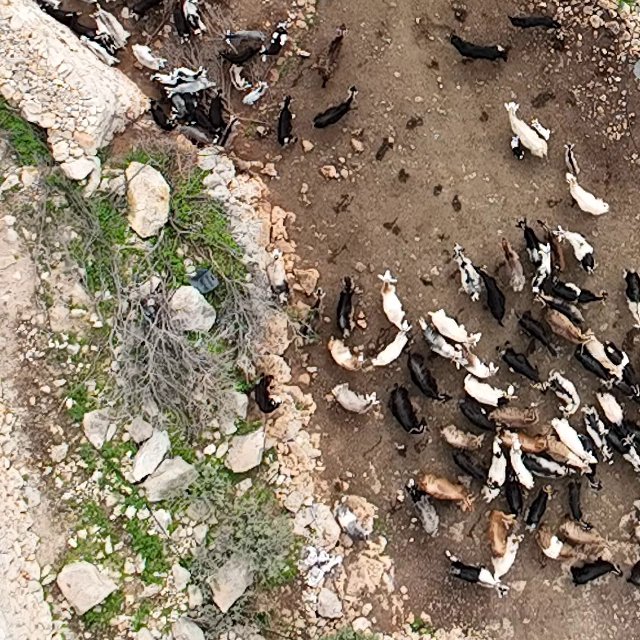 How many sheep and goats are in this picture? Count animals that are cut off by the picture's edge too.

91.